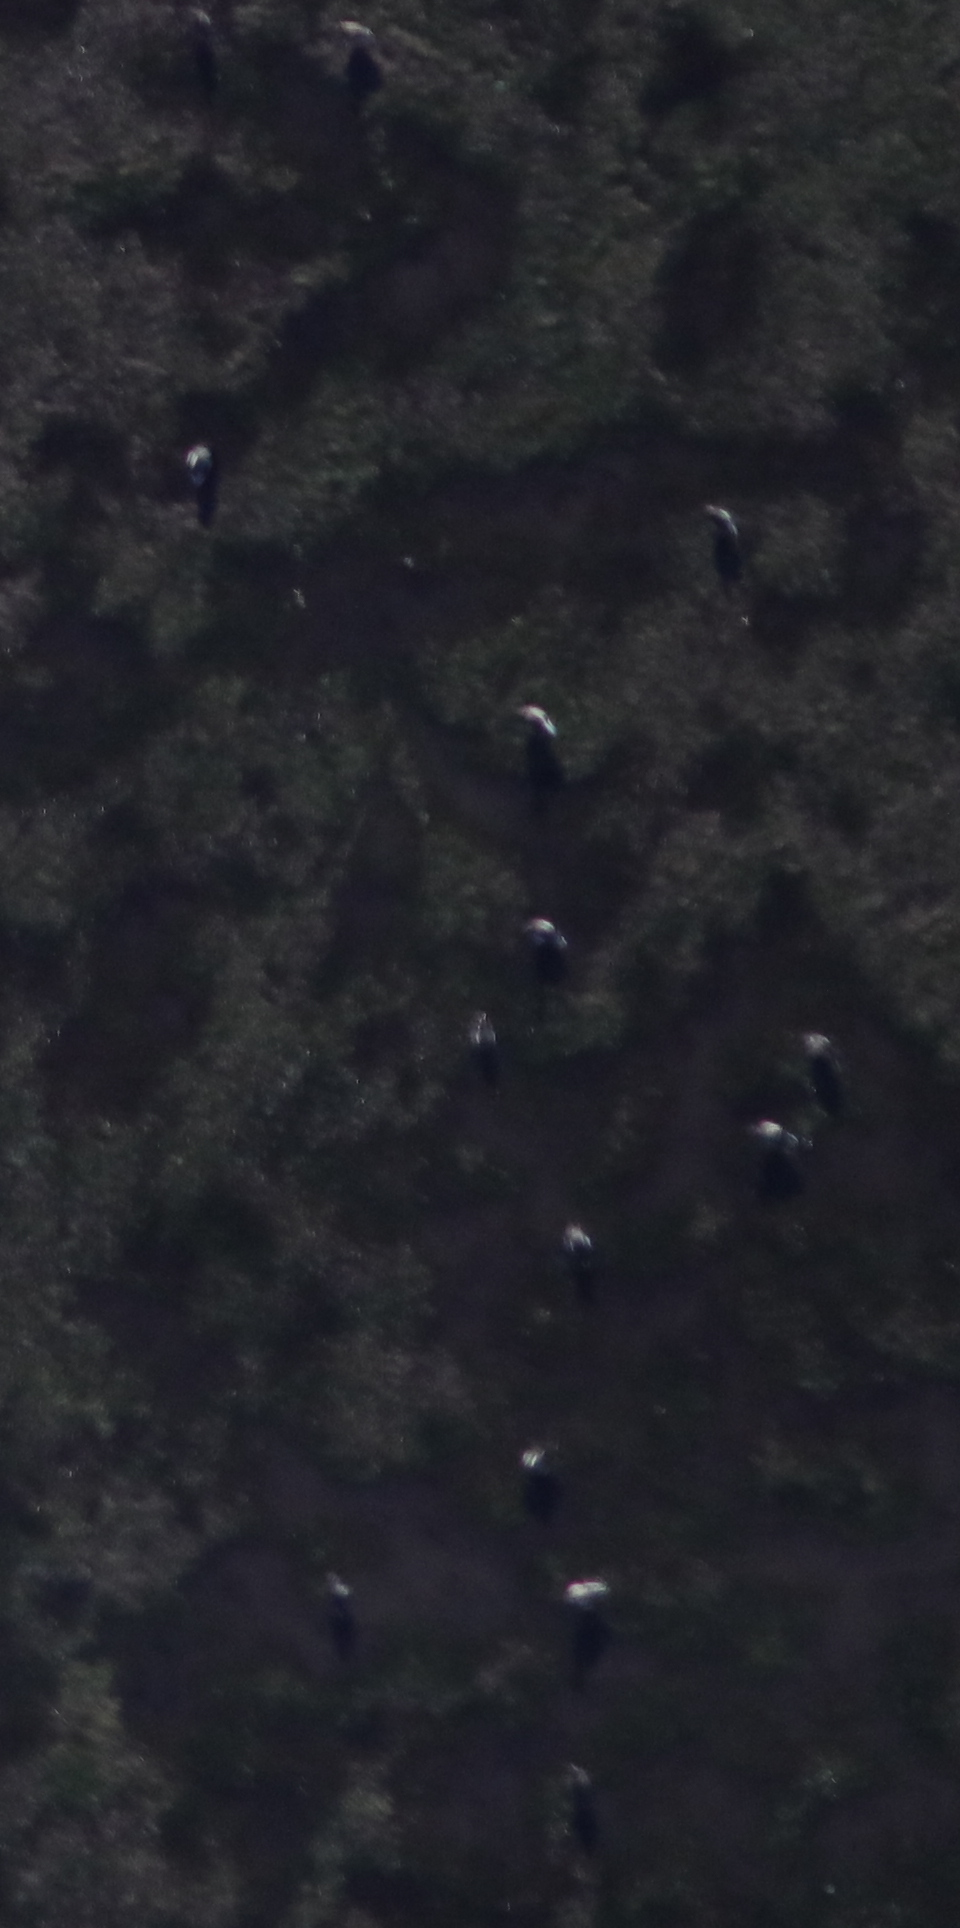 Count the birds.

14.